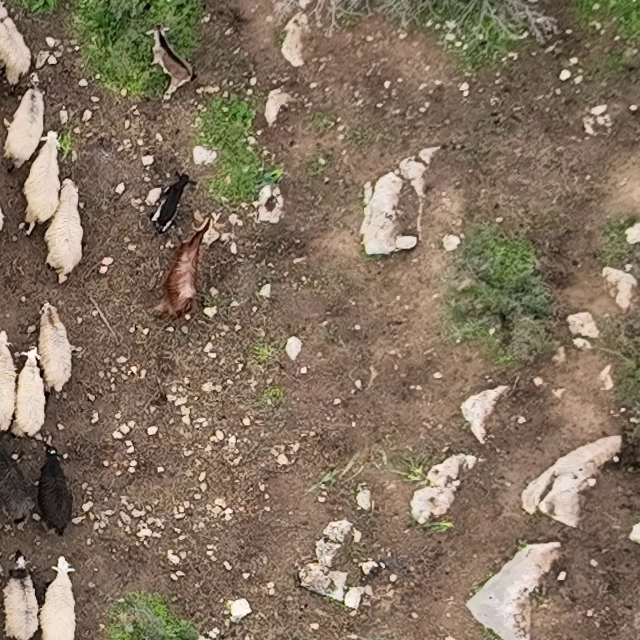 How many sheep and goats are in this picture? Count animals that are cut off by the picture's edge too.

15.